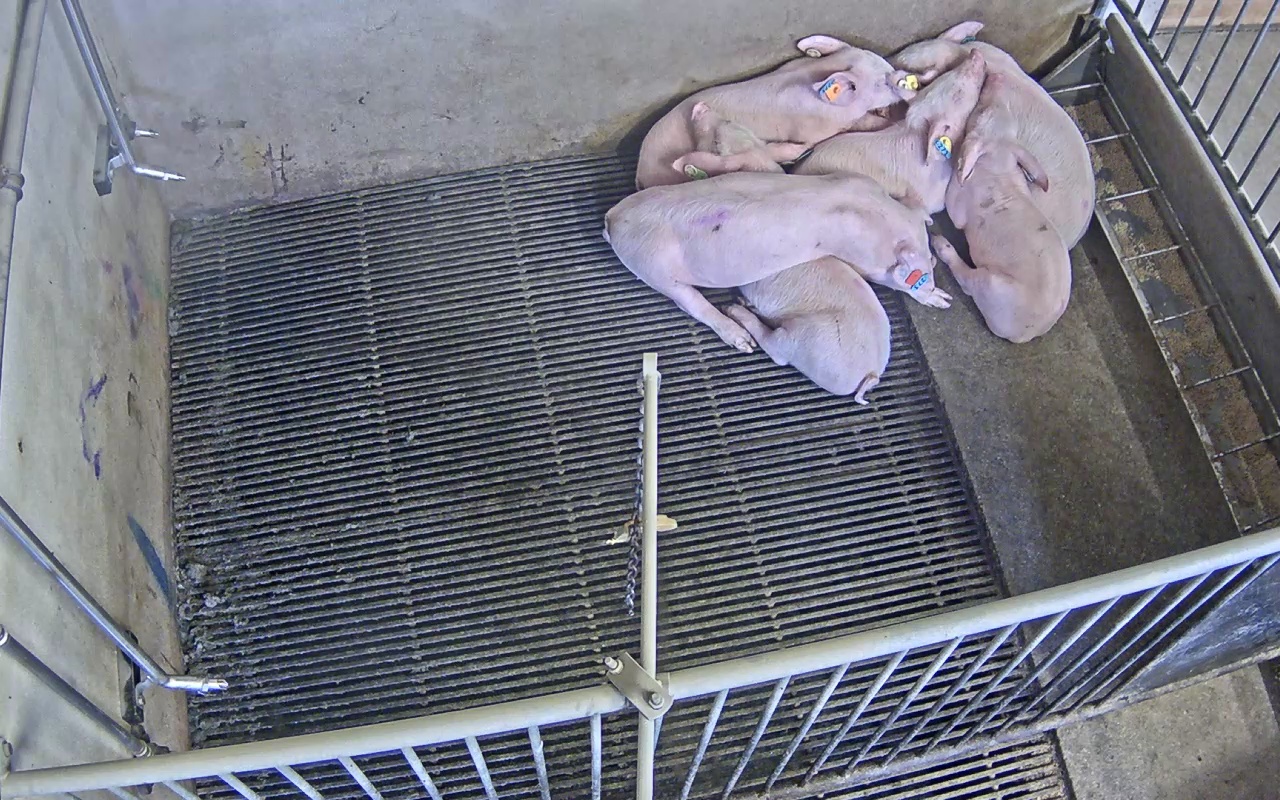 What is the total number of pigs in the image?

6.